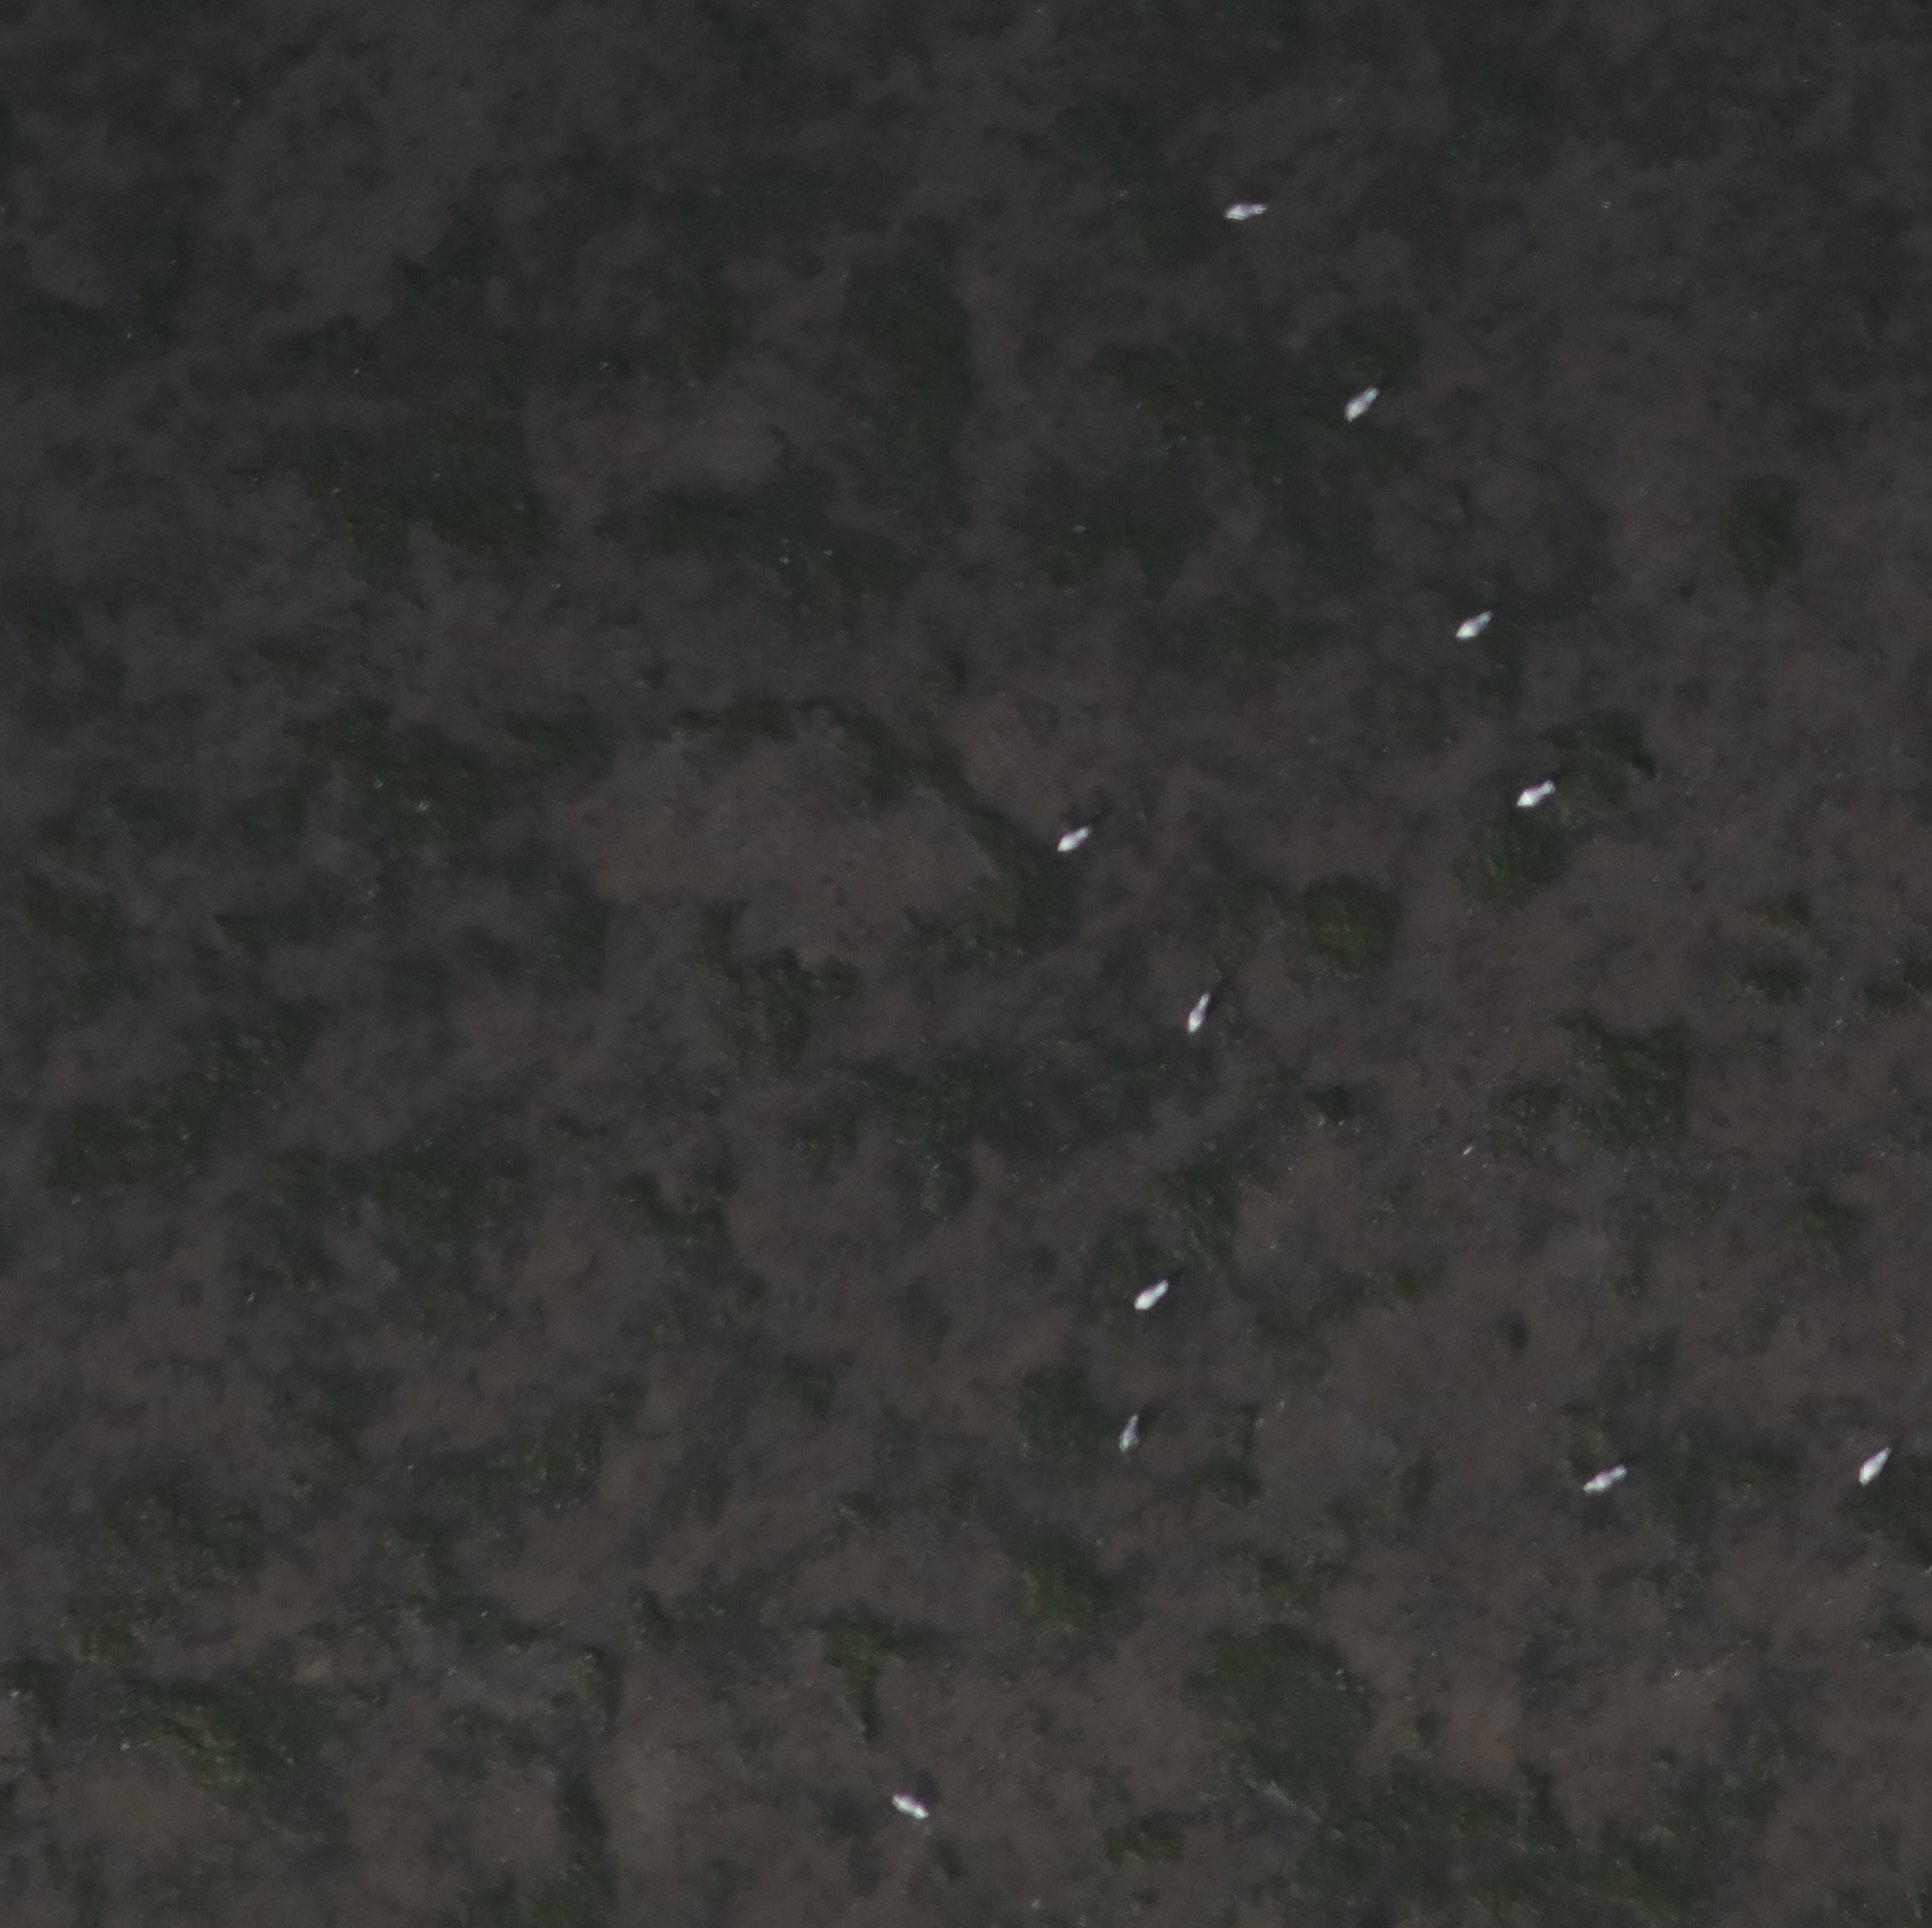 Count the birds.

11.